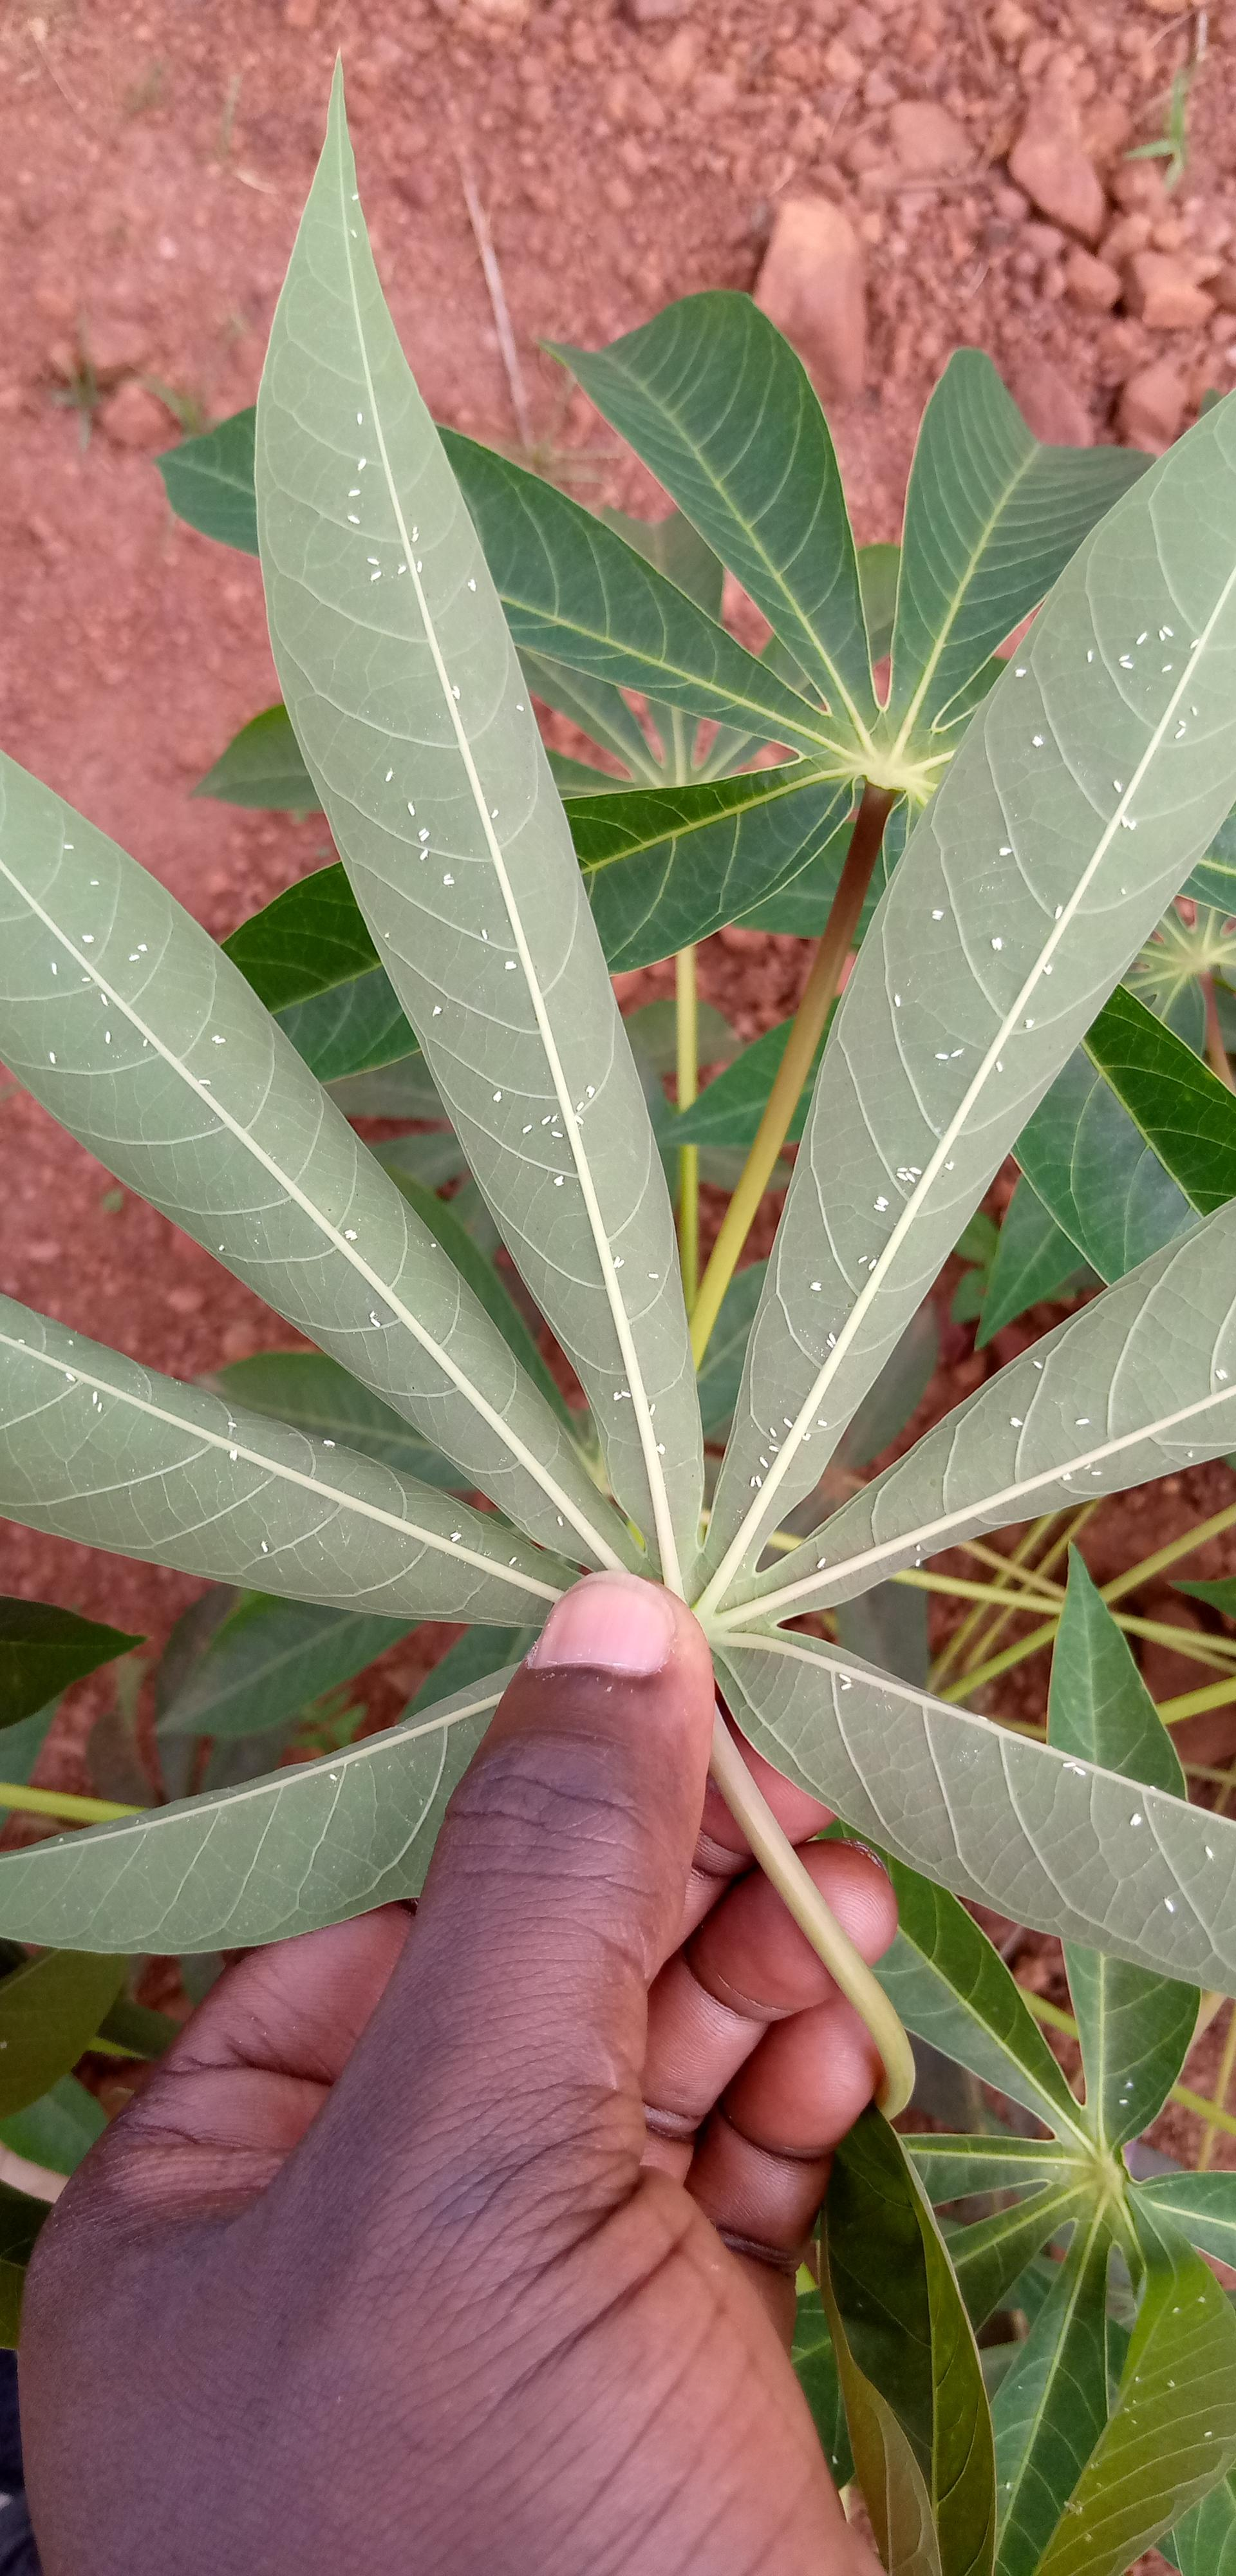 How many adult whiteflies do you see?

150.